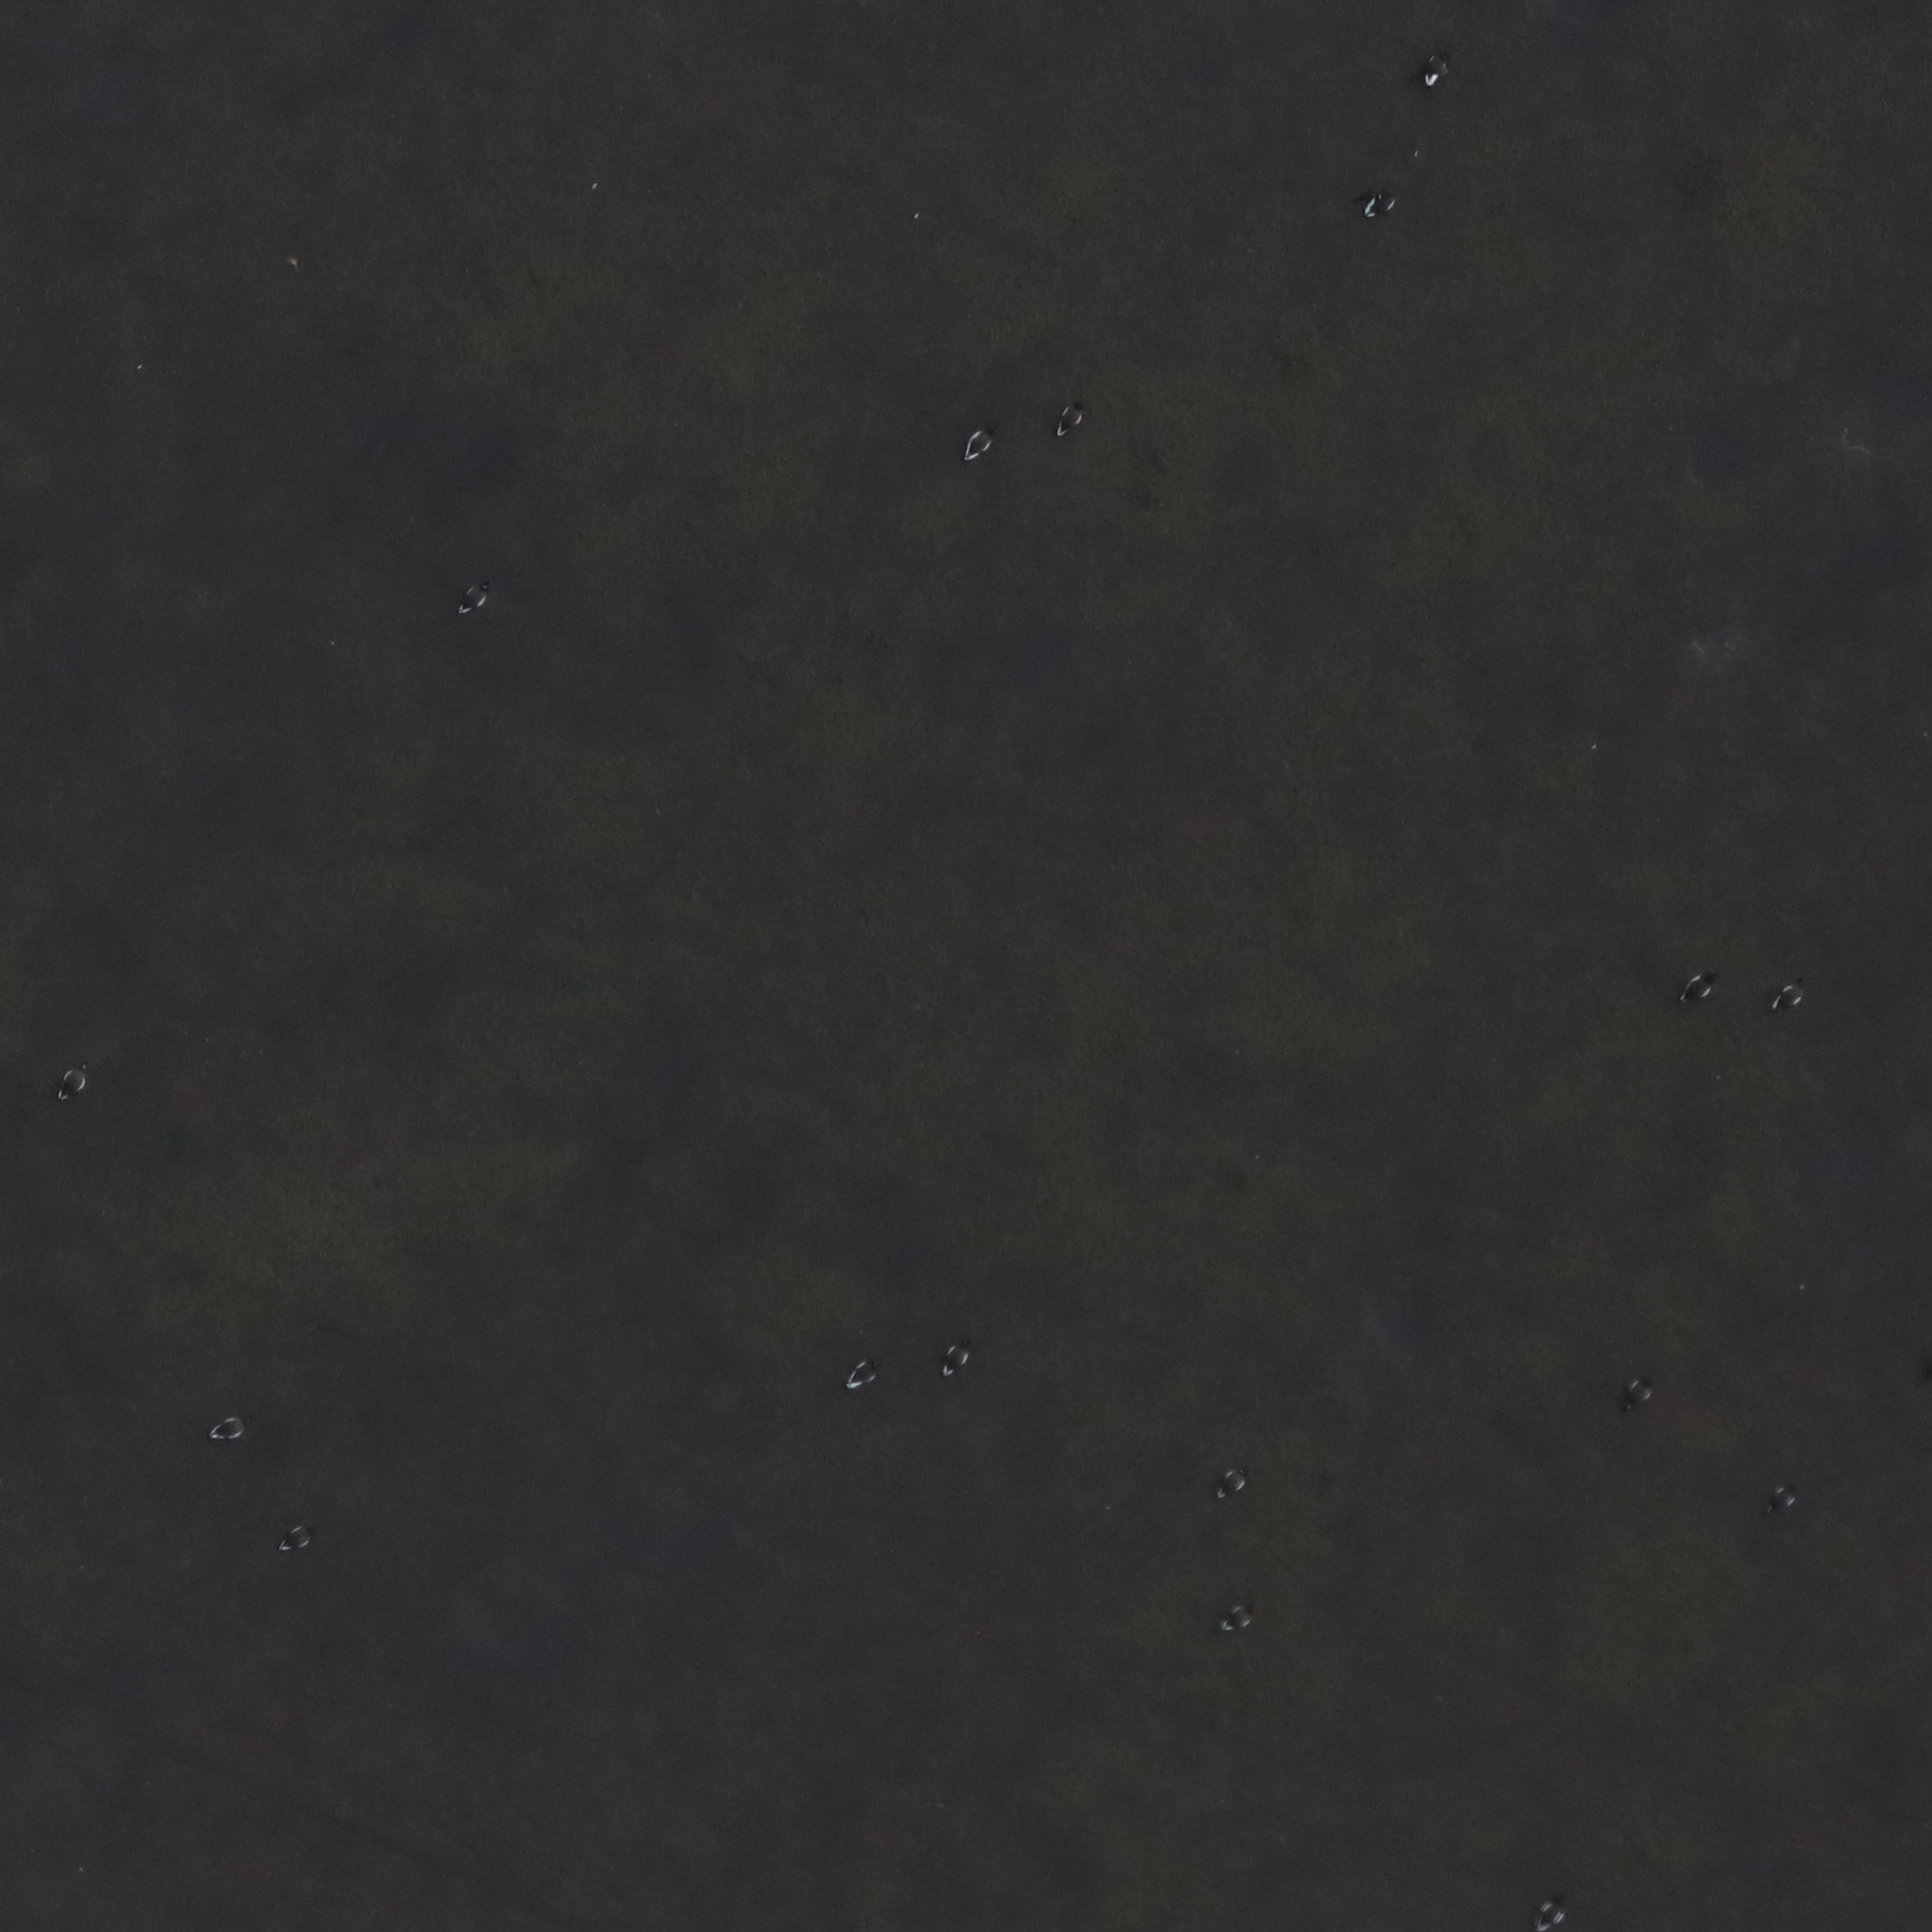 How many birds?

17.